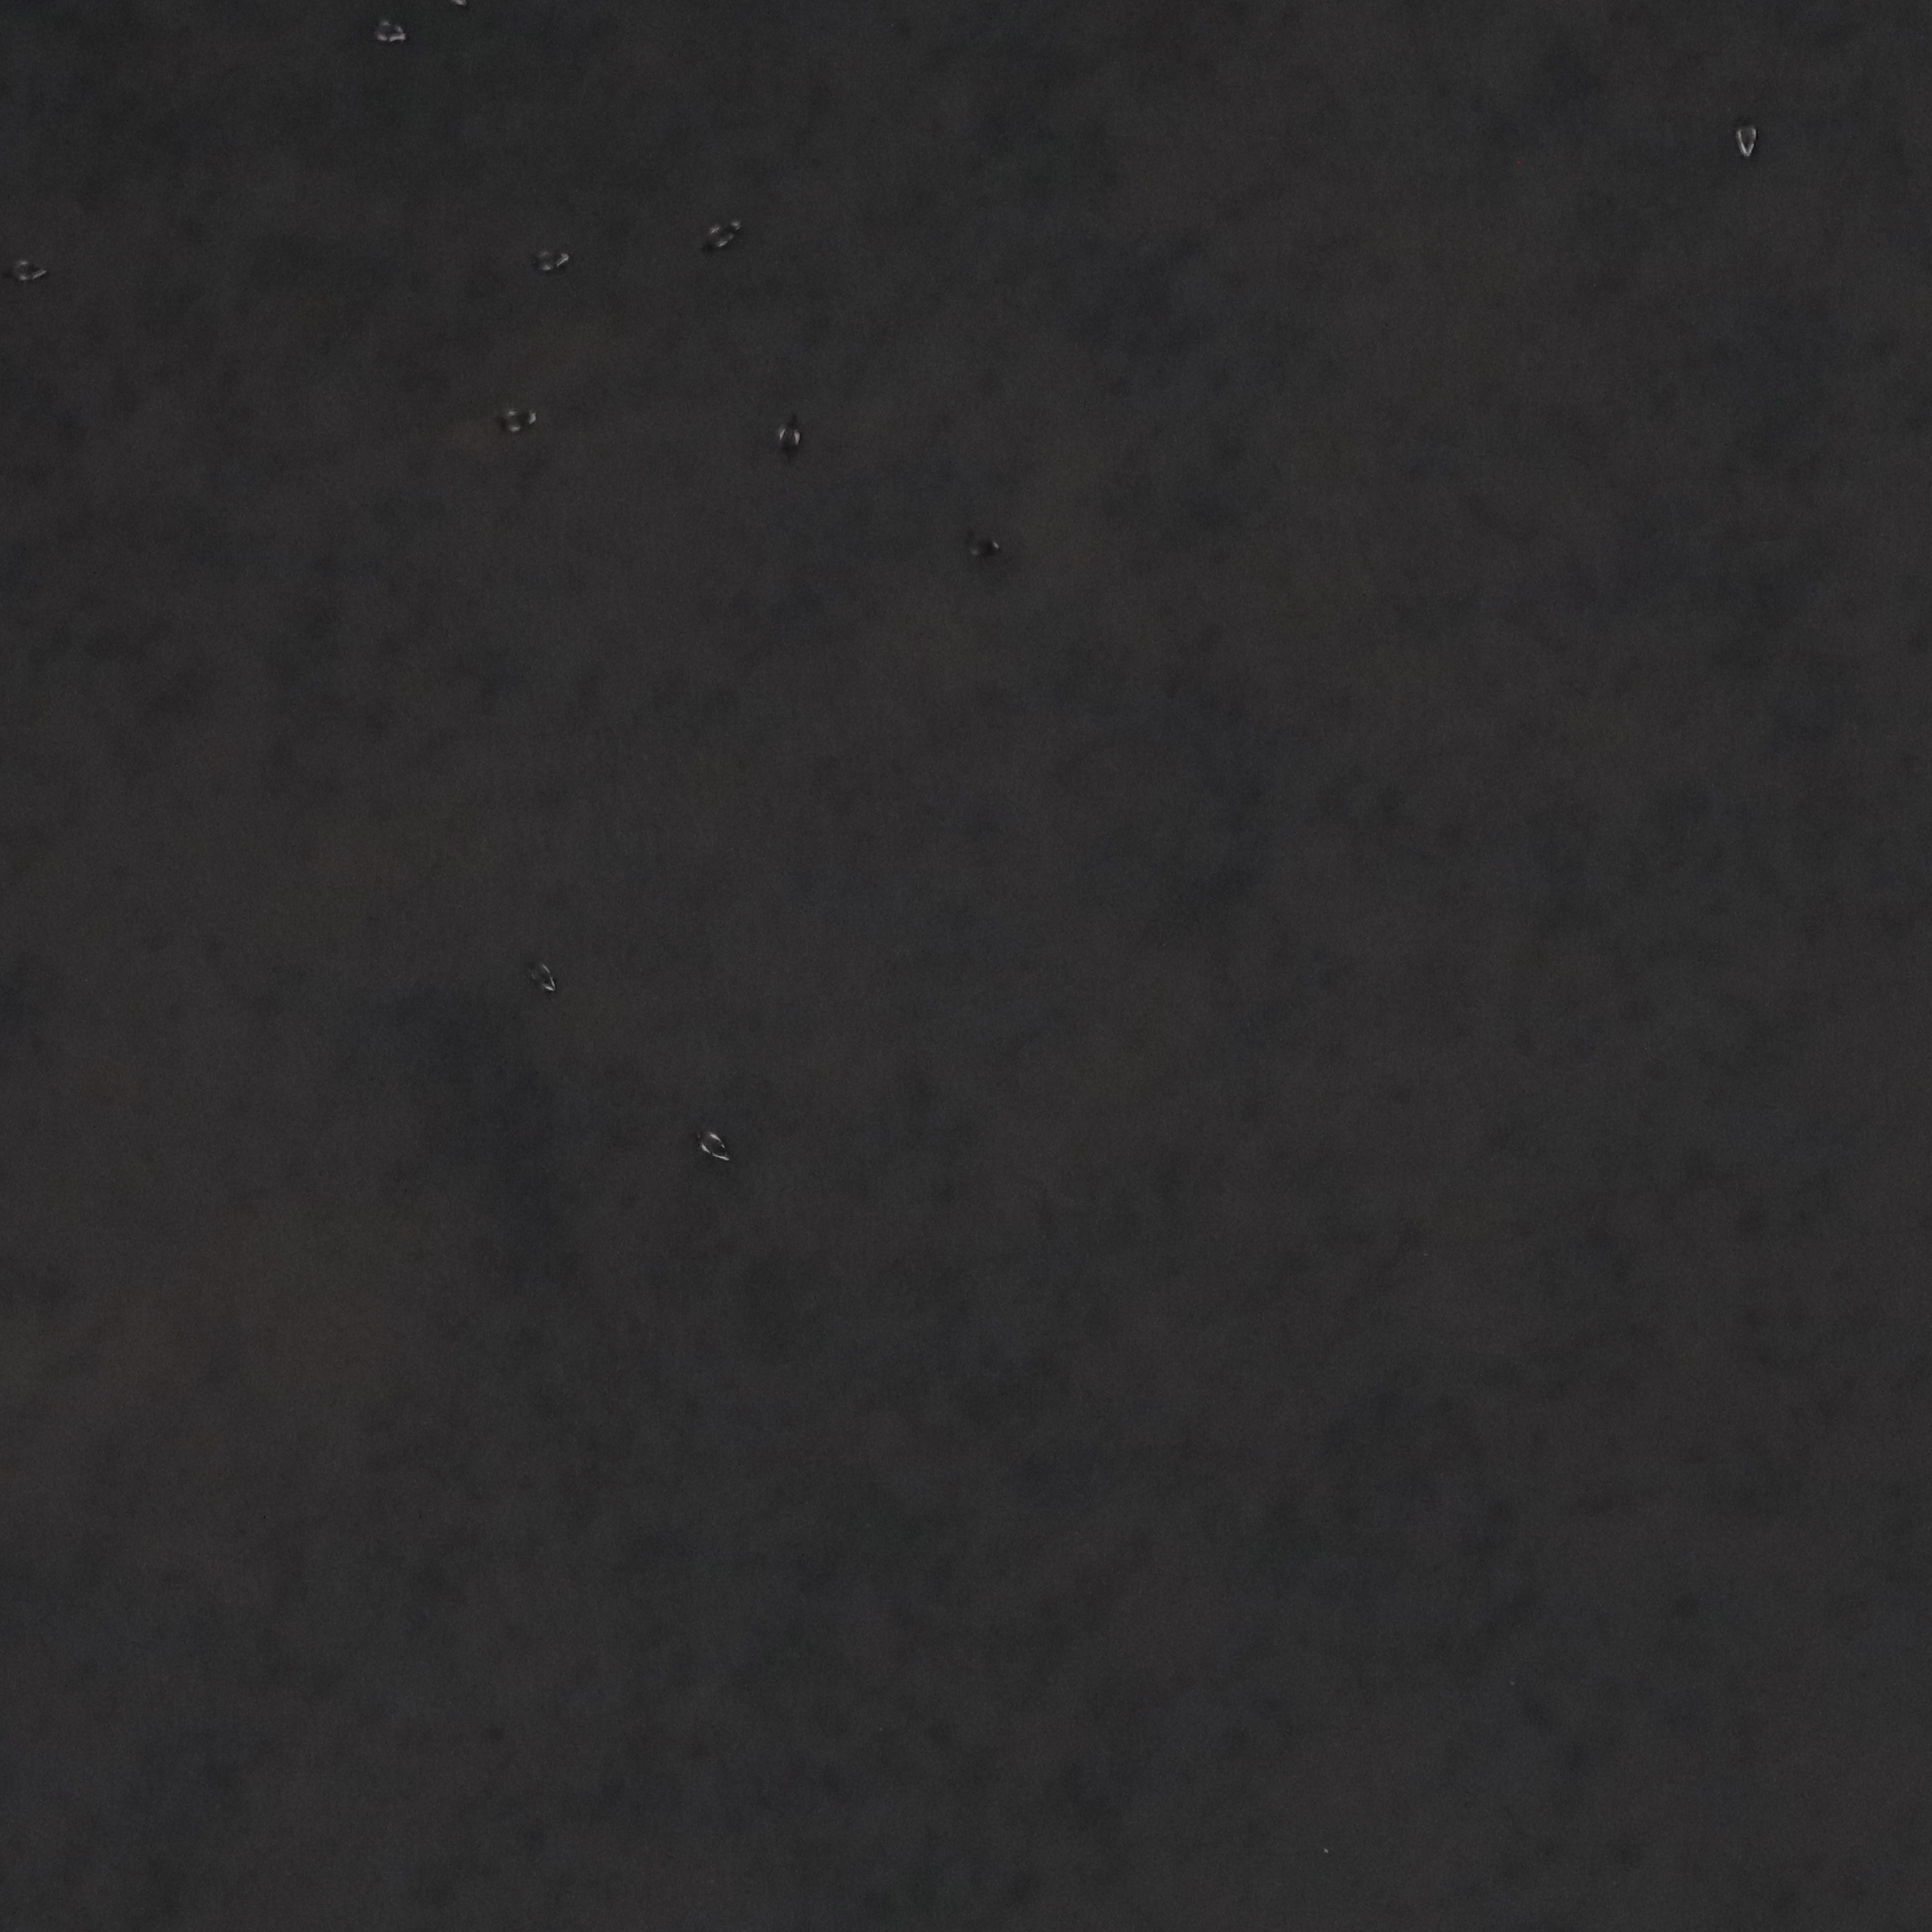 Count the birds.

10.